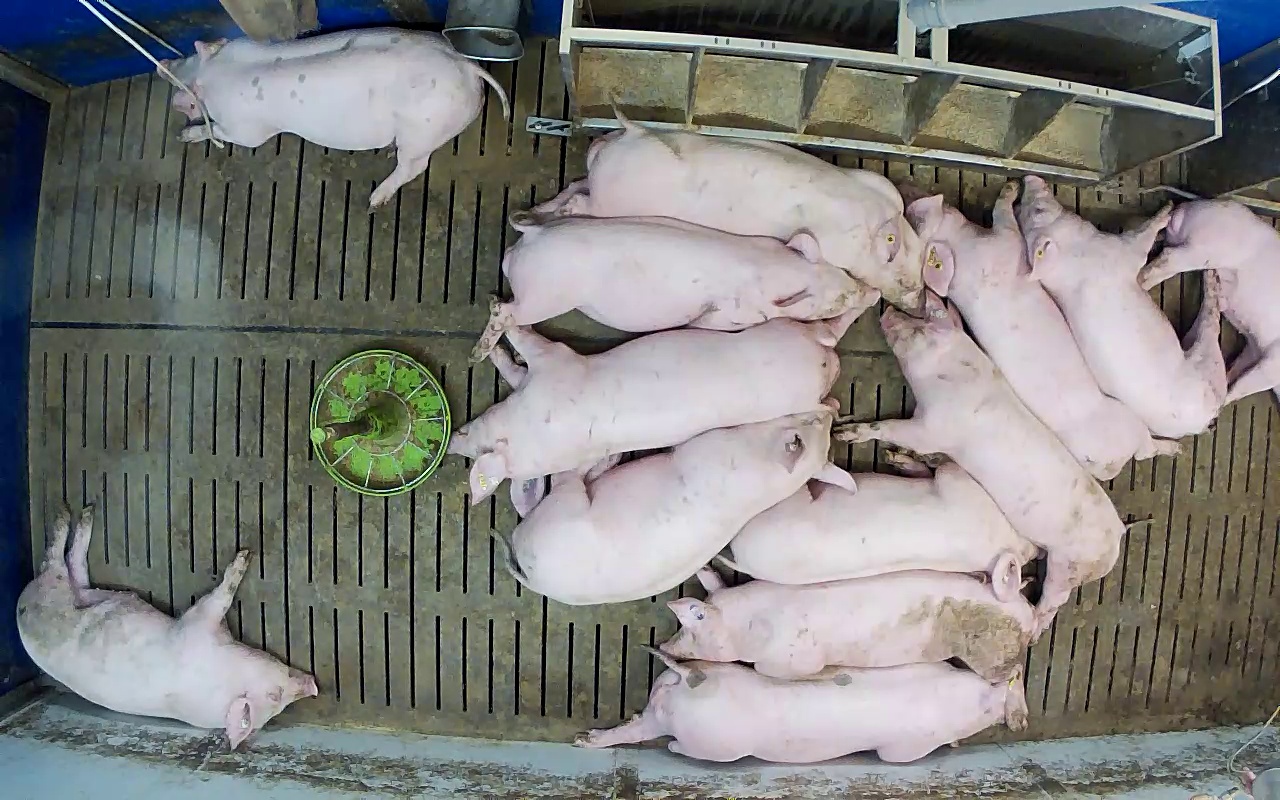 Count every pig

13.